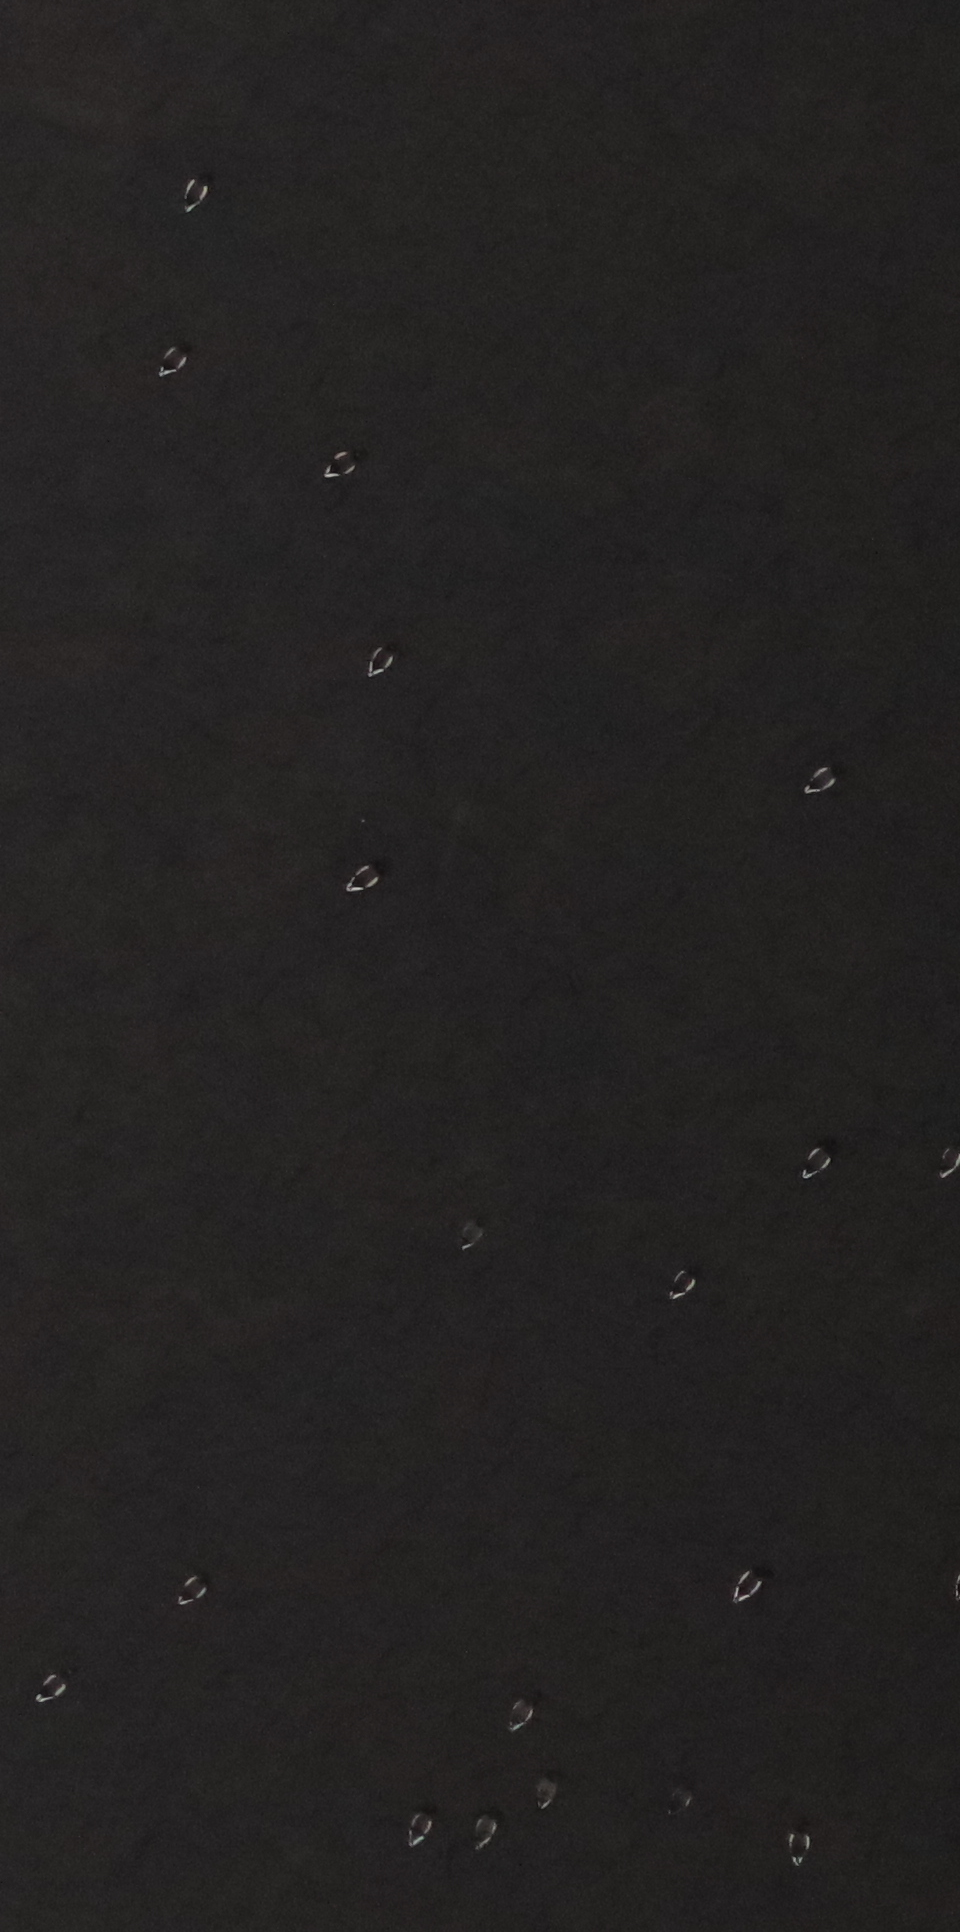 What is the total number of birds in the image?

19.